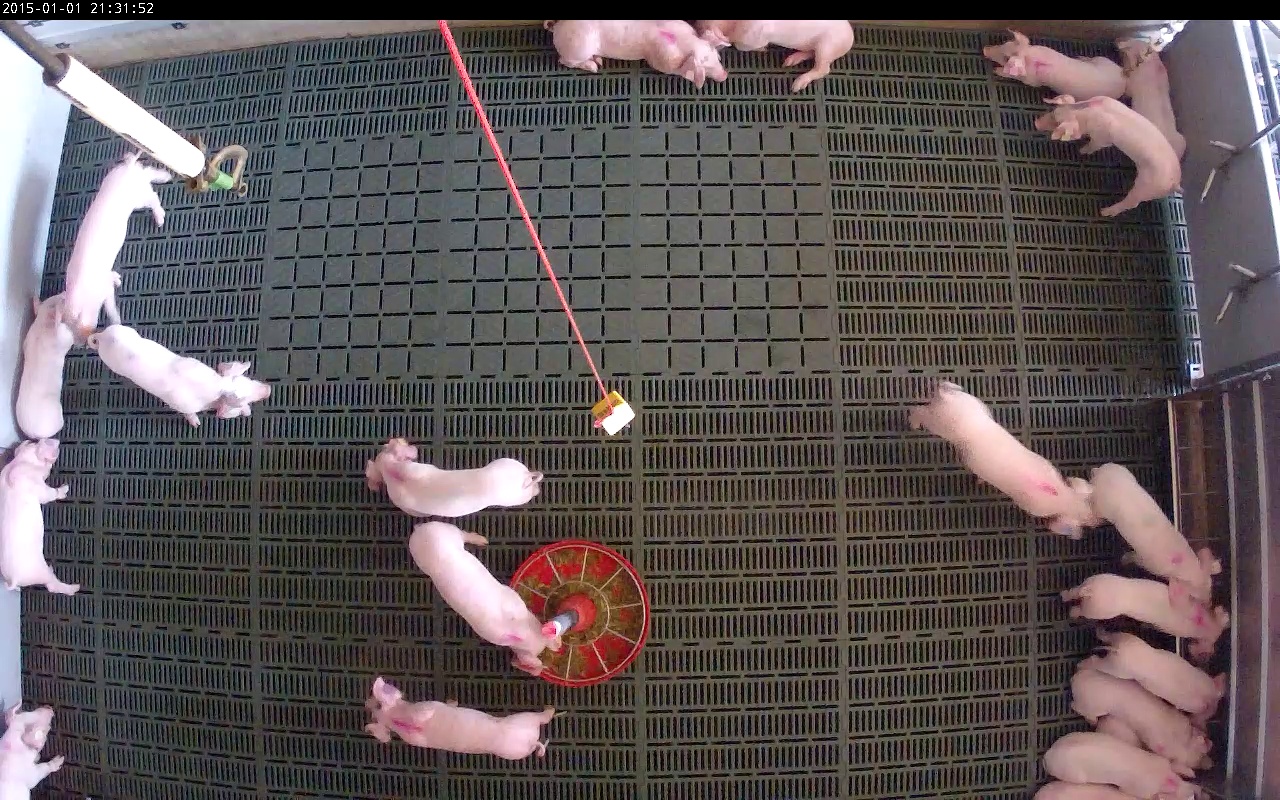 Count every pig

20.